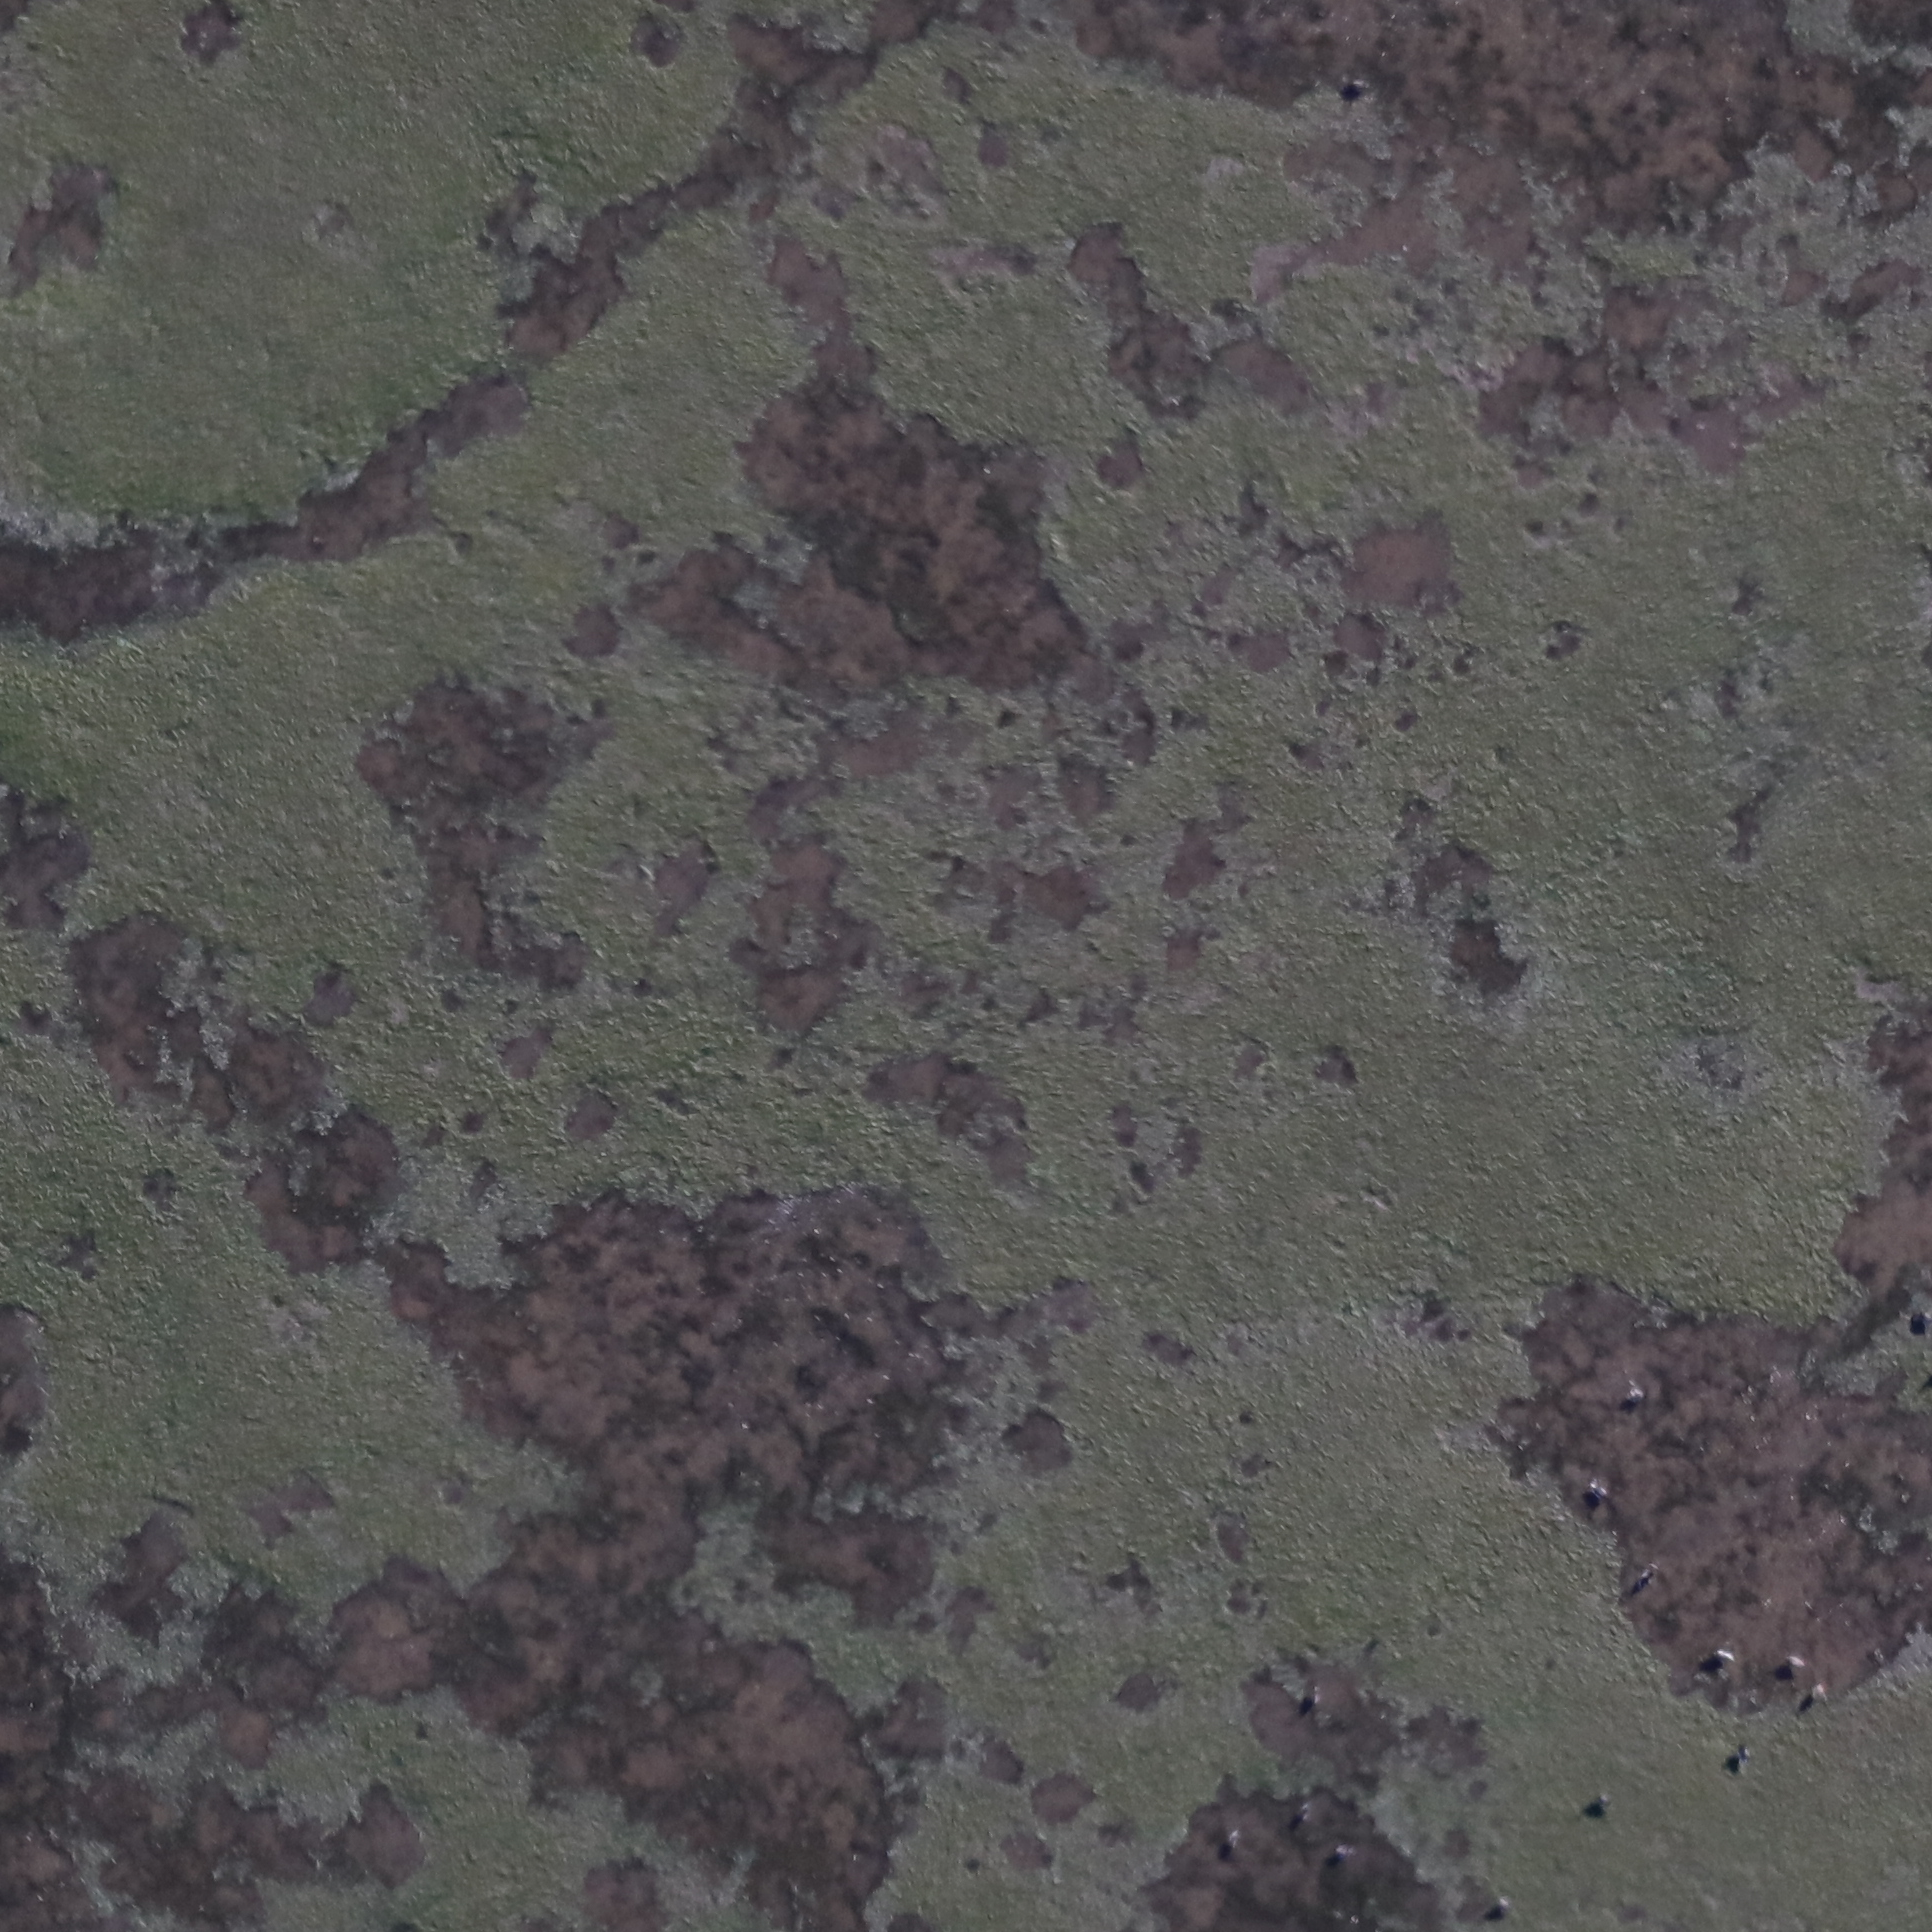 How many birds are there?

15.